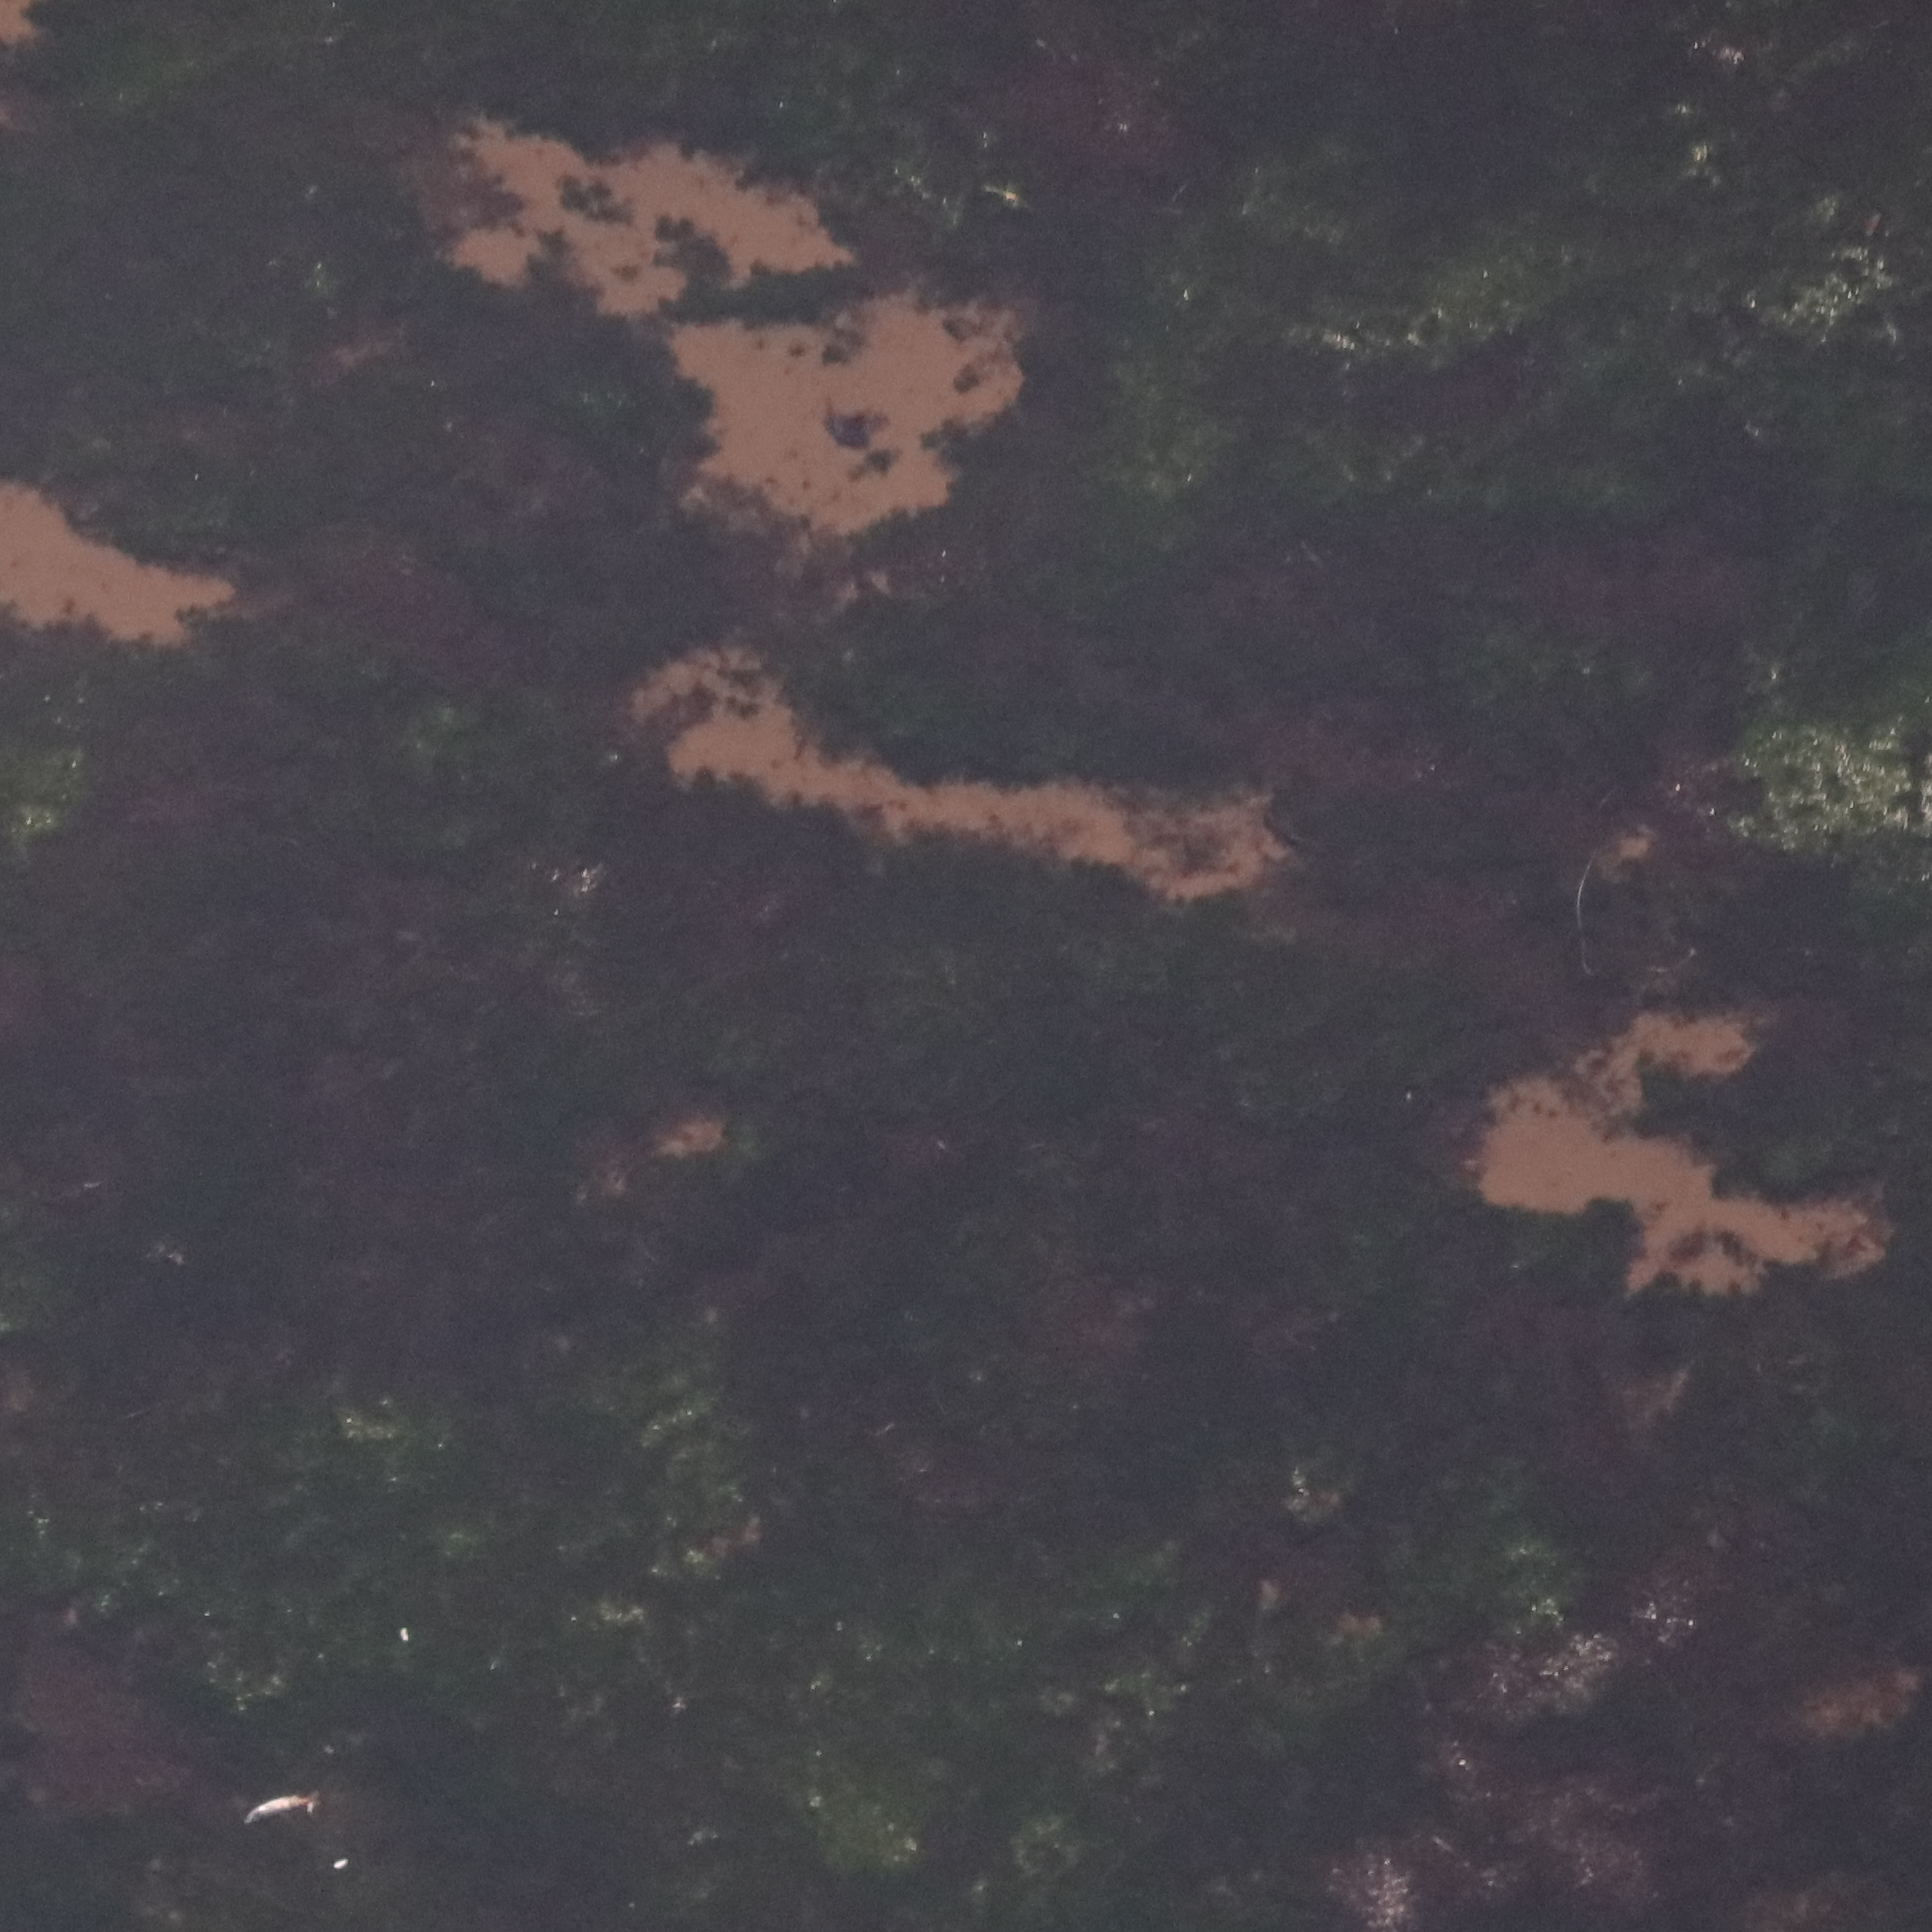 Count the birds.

0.